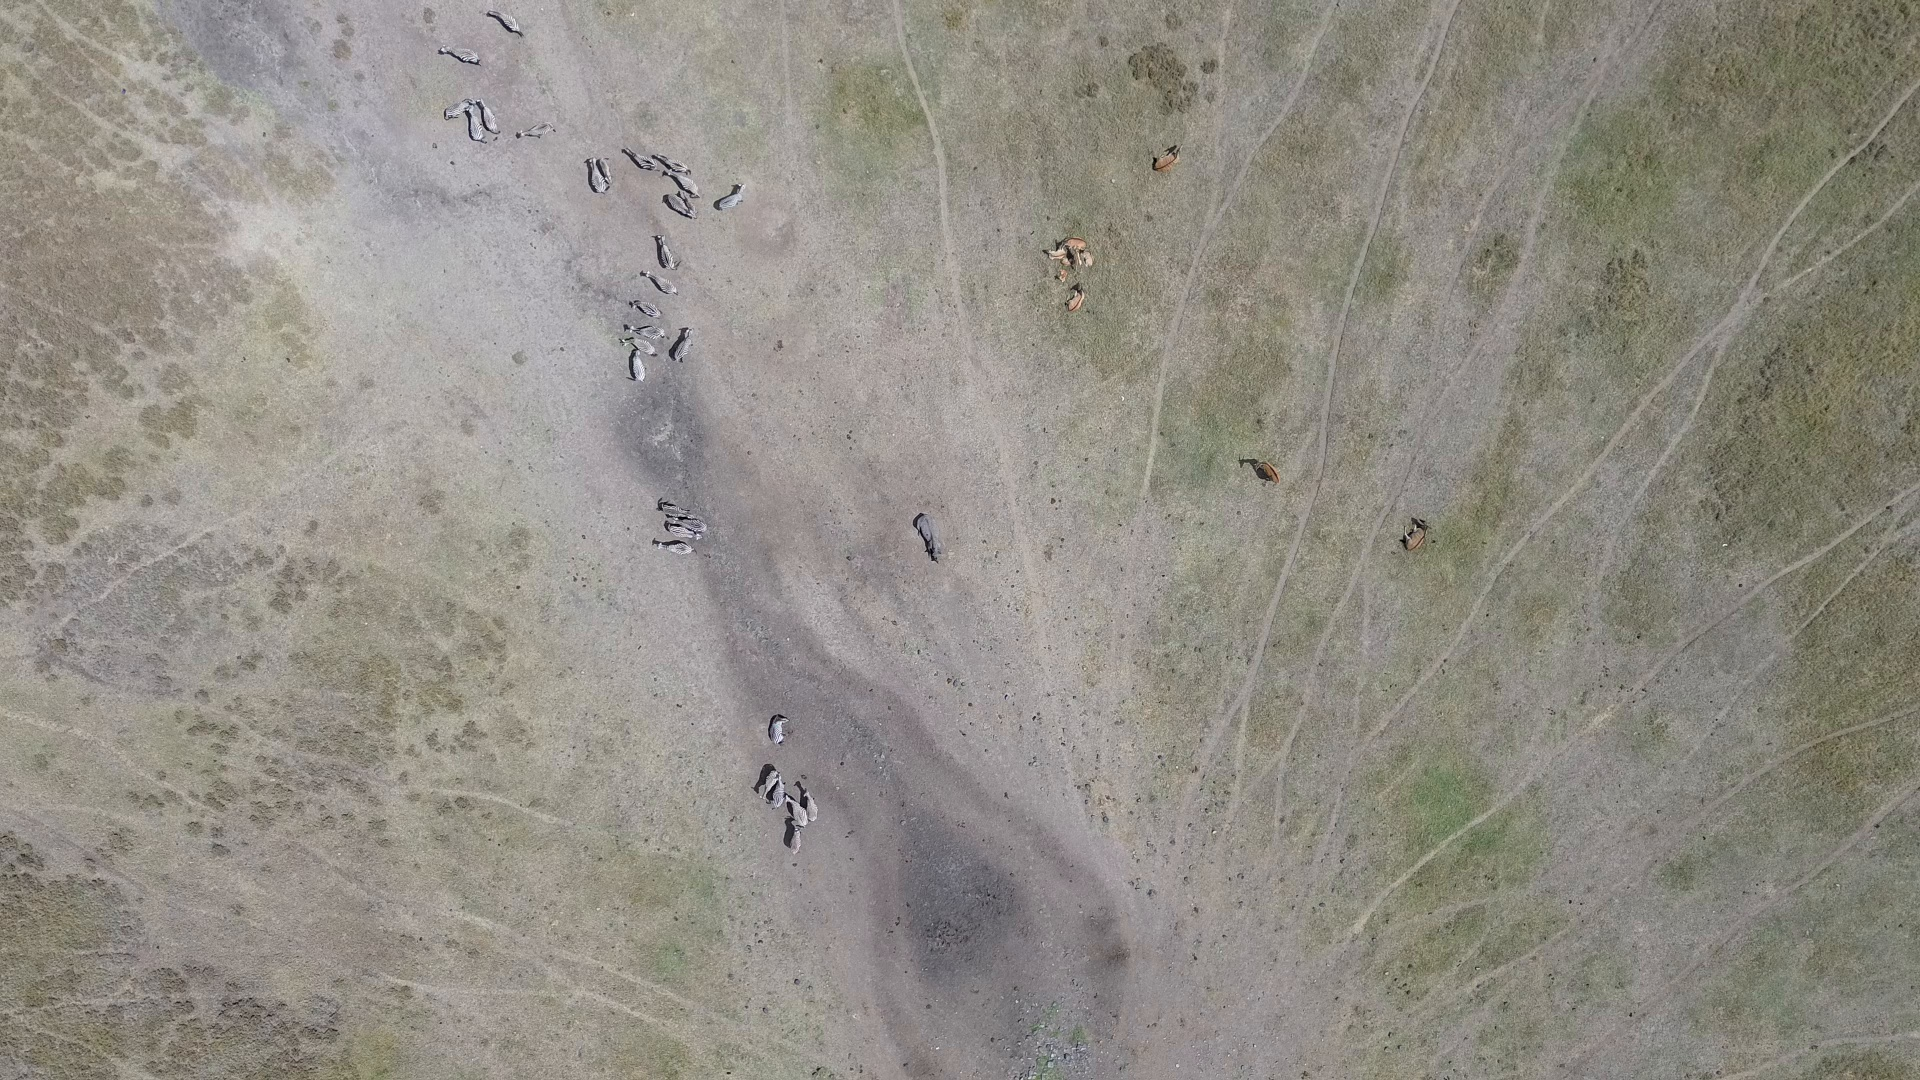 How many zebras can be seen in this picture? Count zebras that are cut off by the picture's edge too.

31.